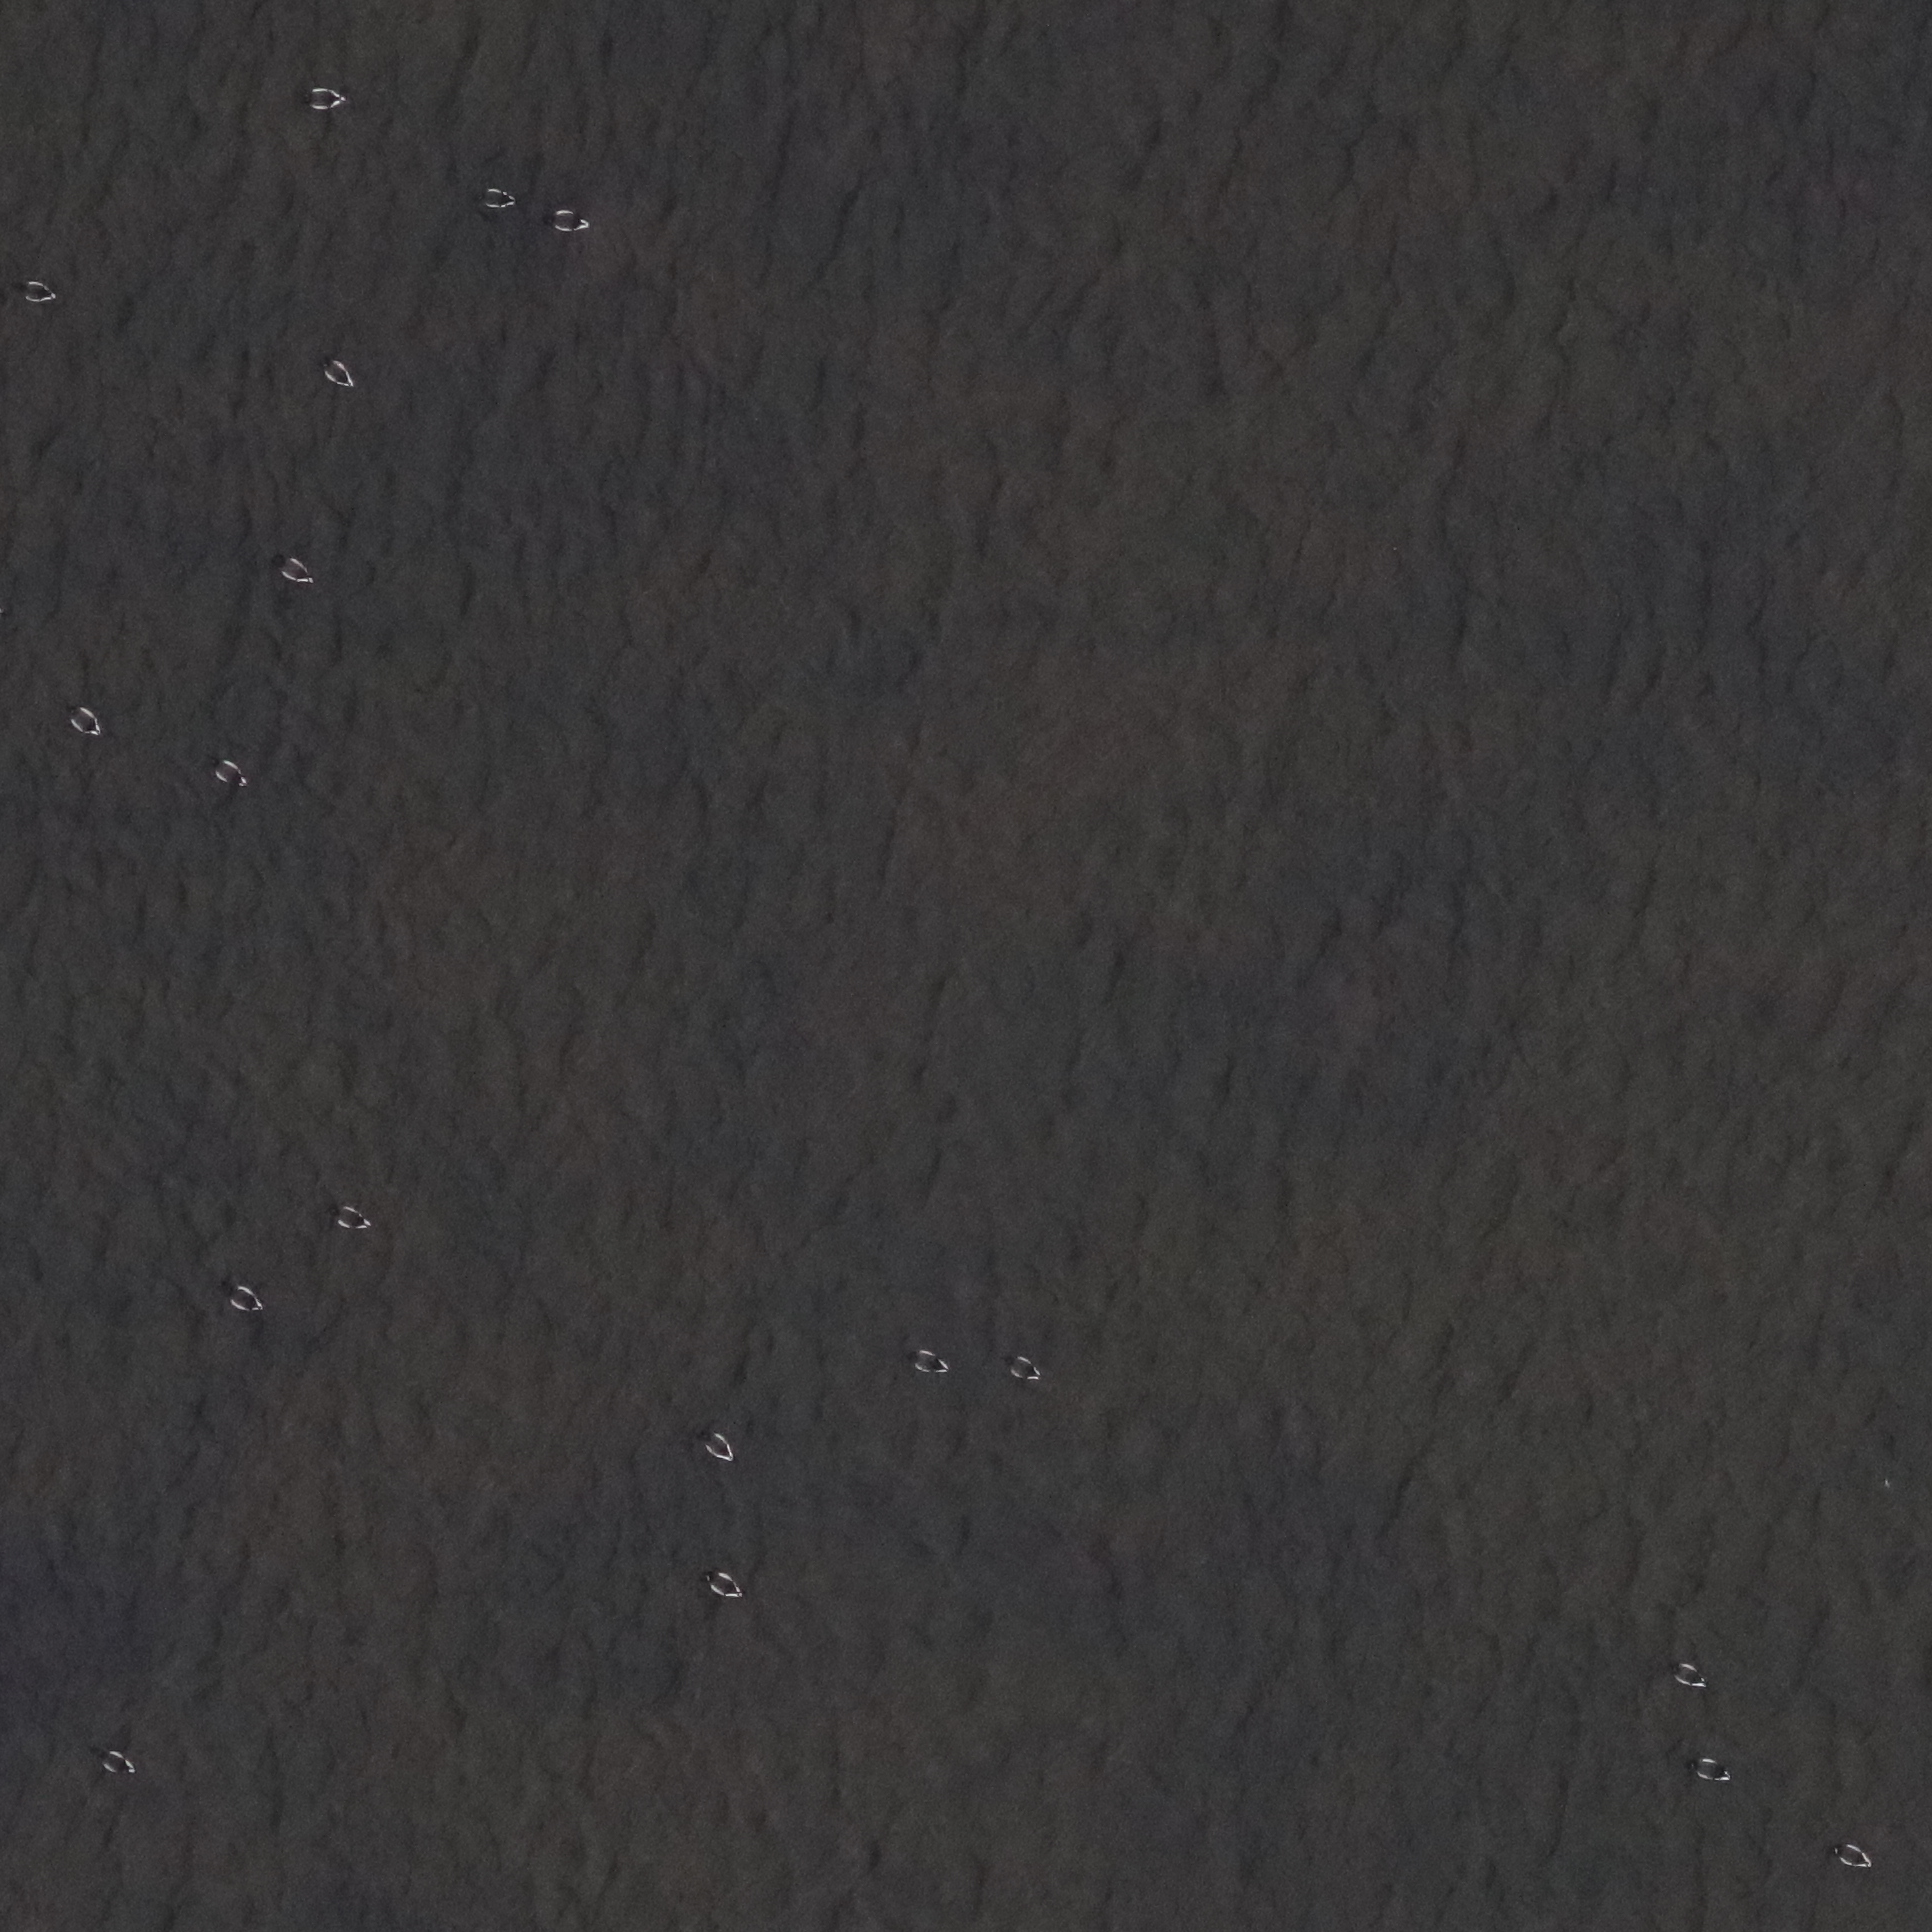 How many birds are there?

18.